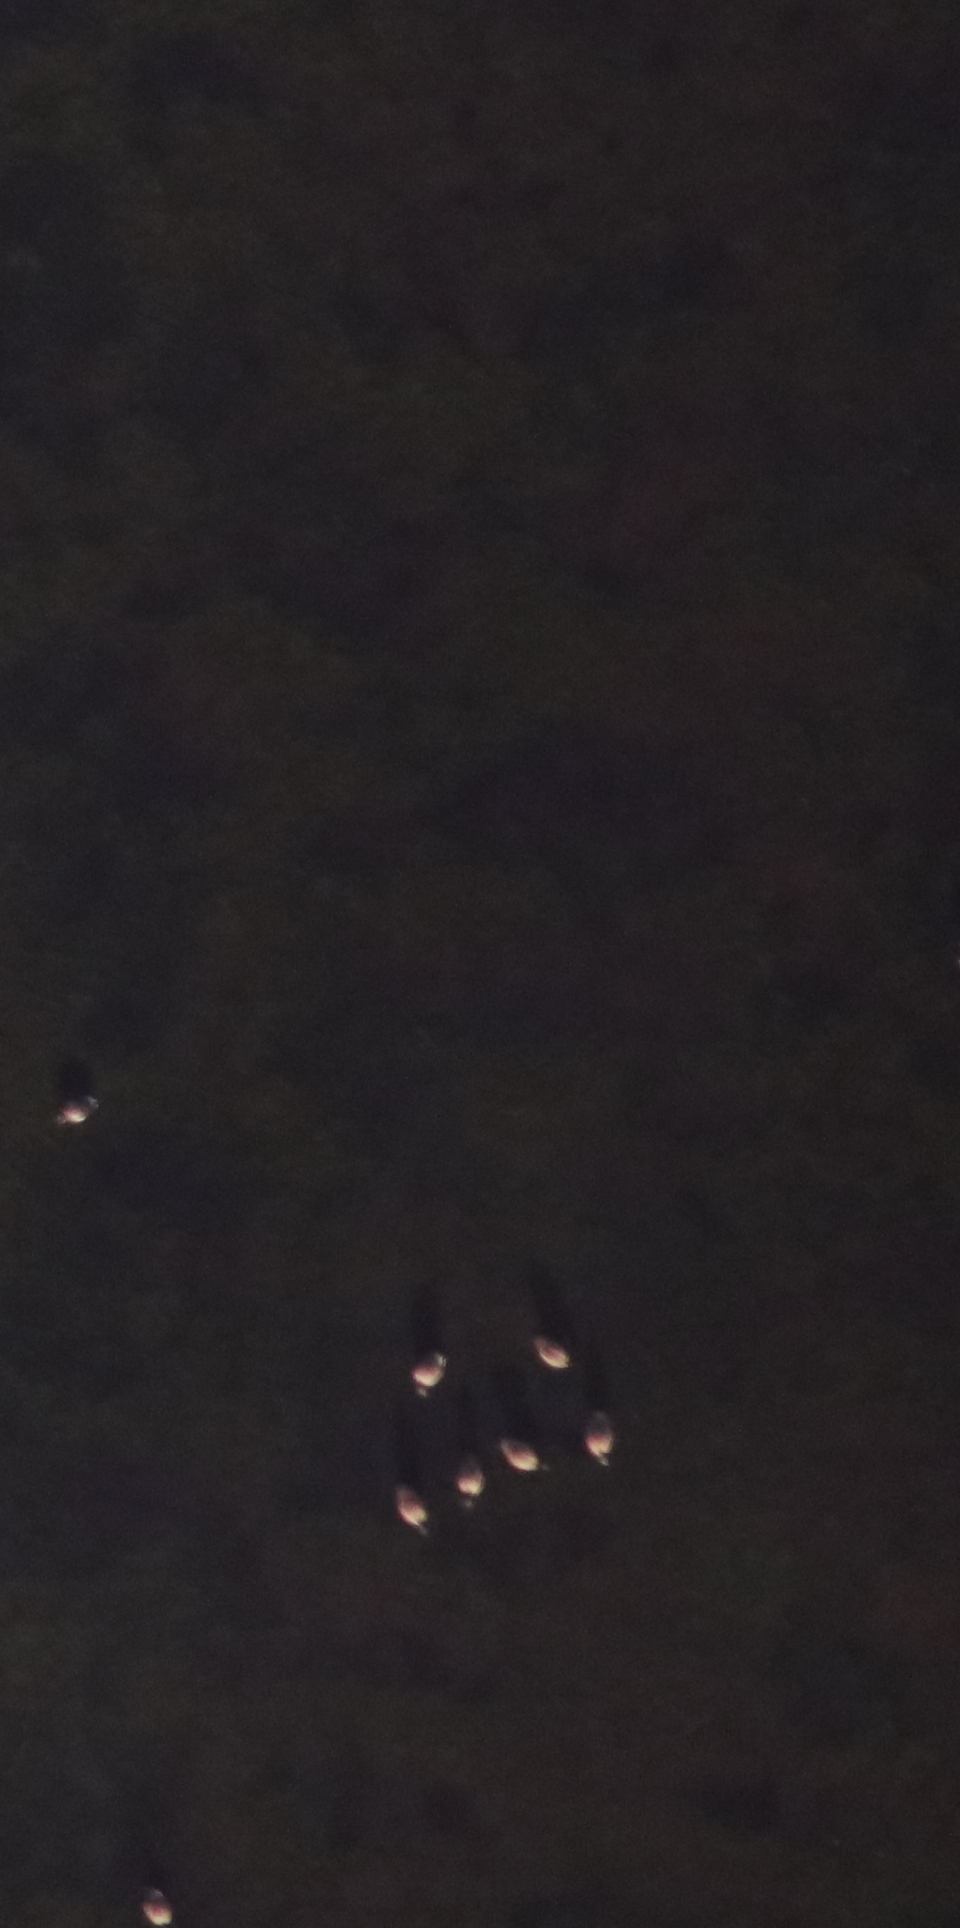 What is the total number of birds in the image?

8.